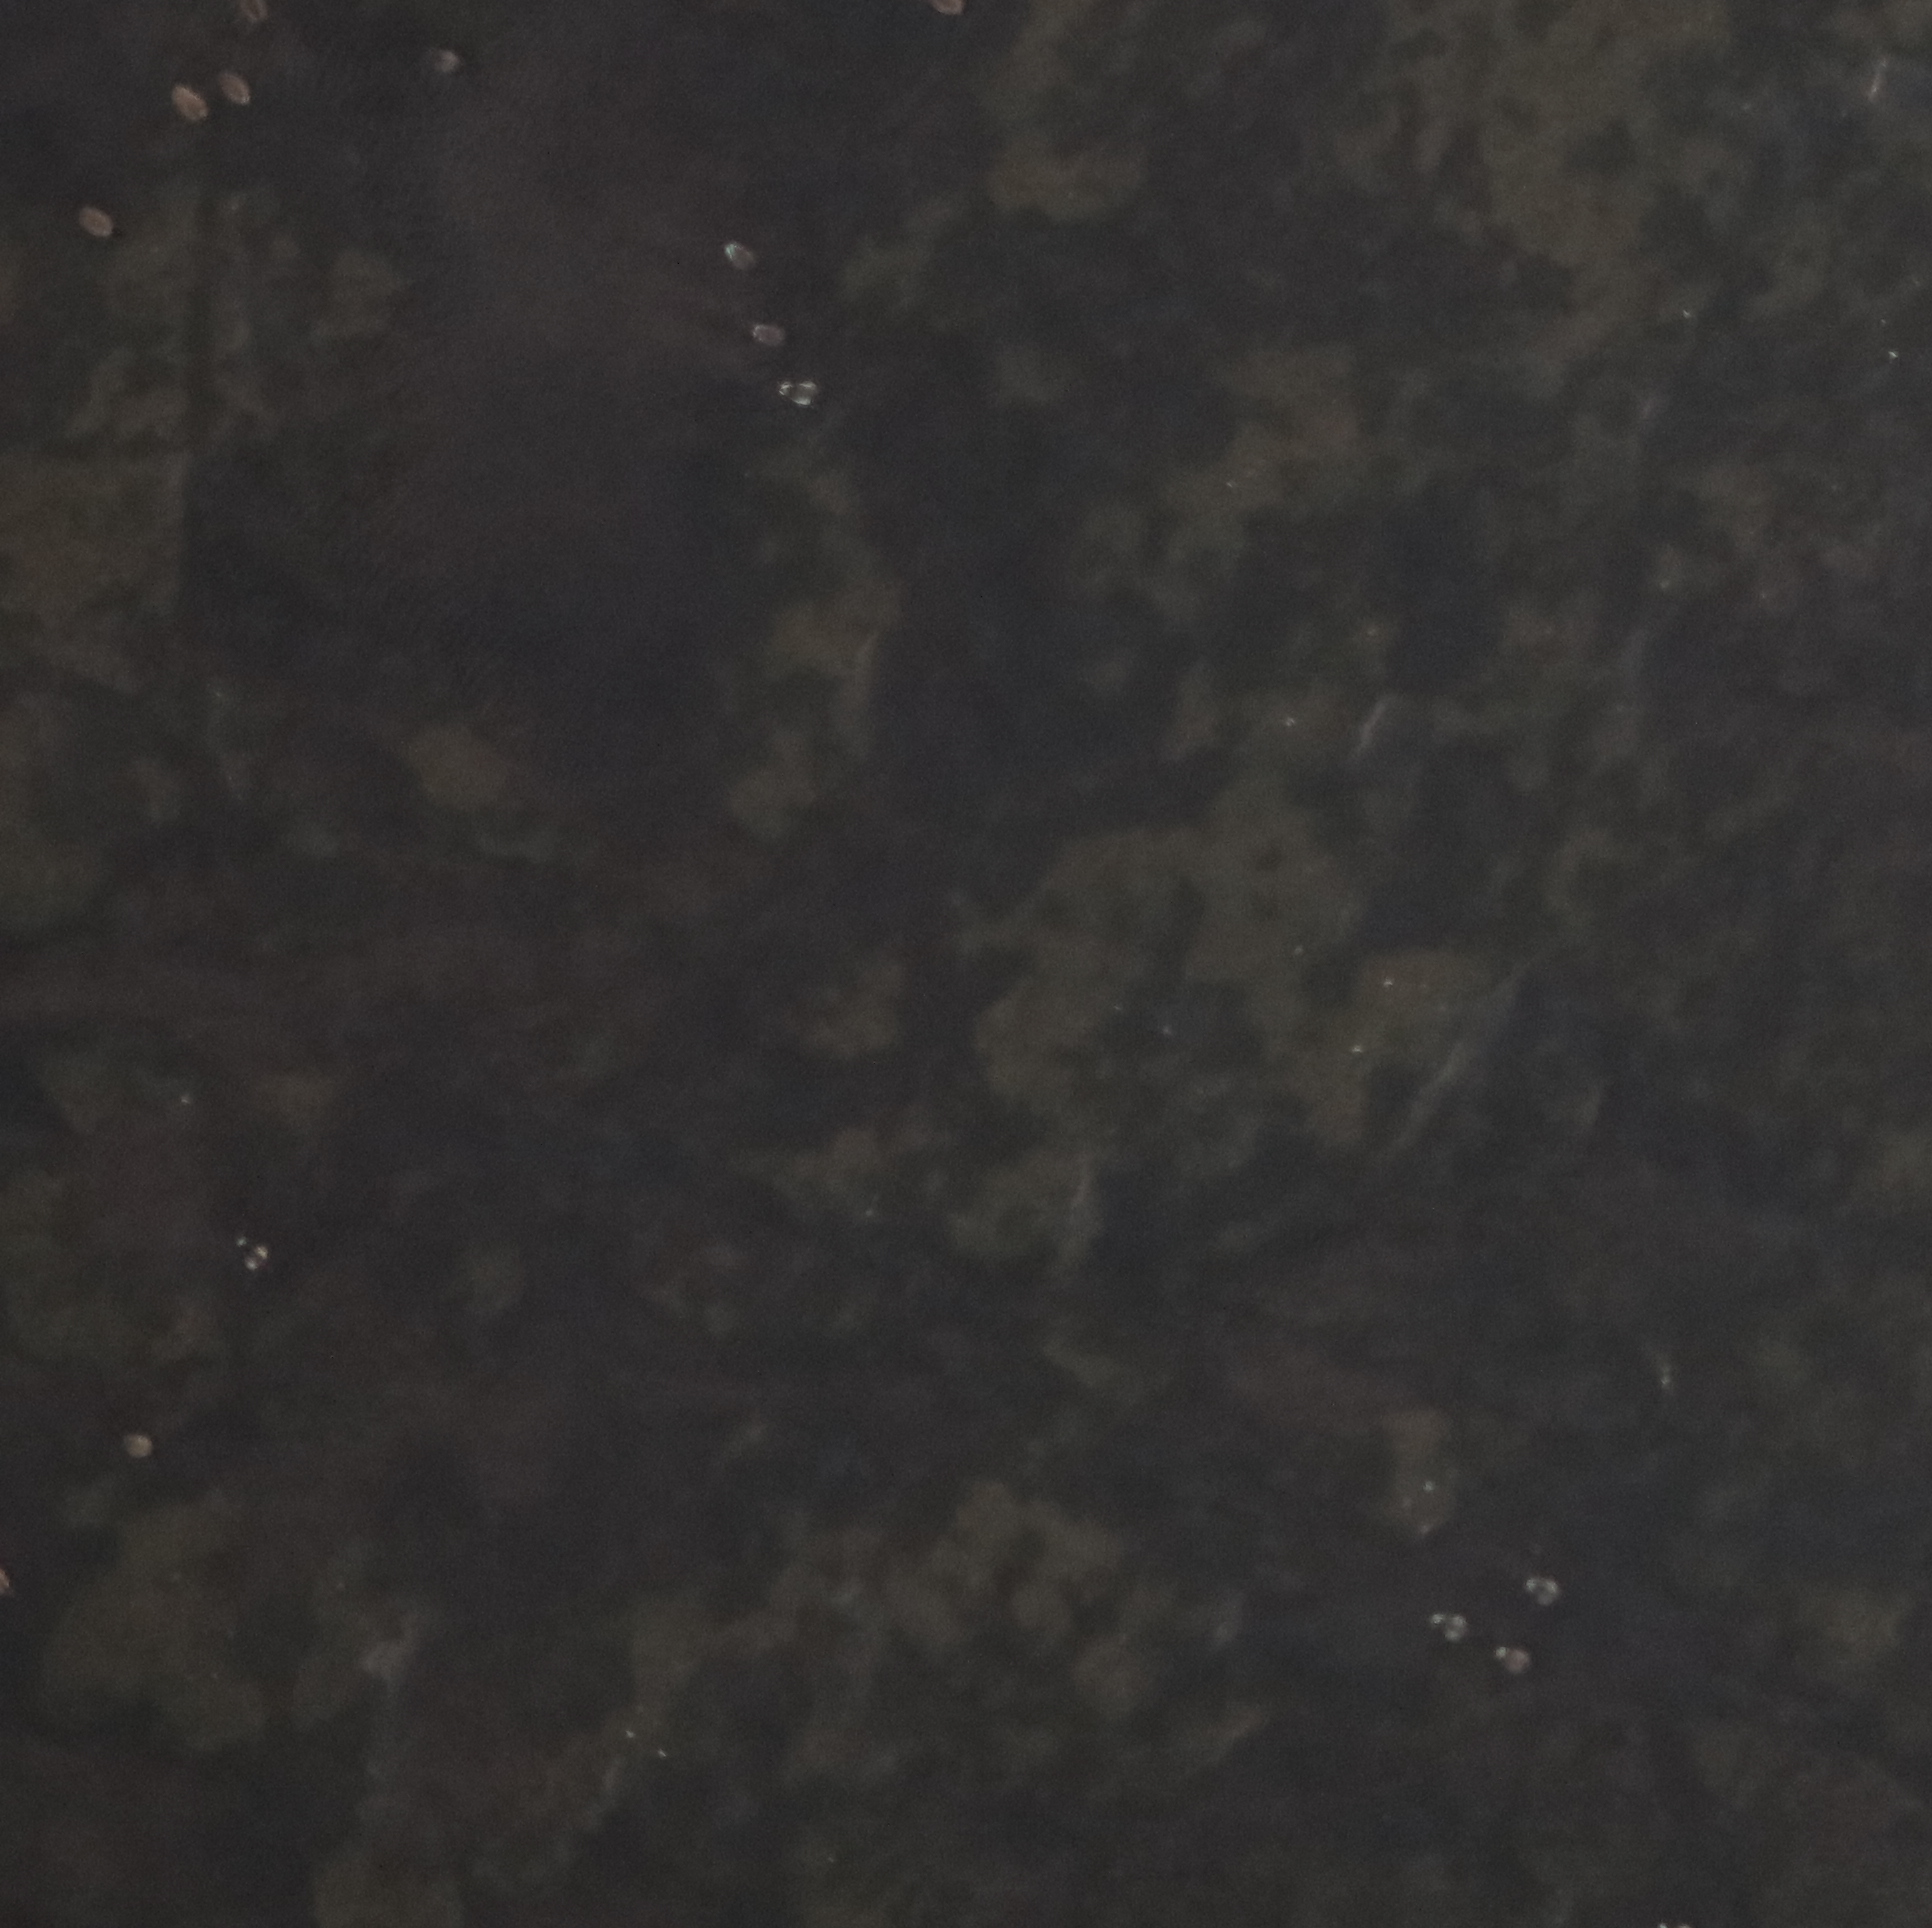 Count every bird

13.